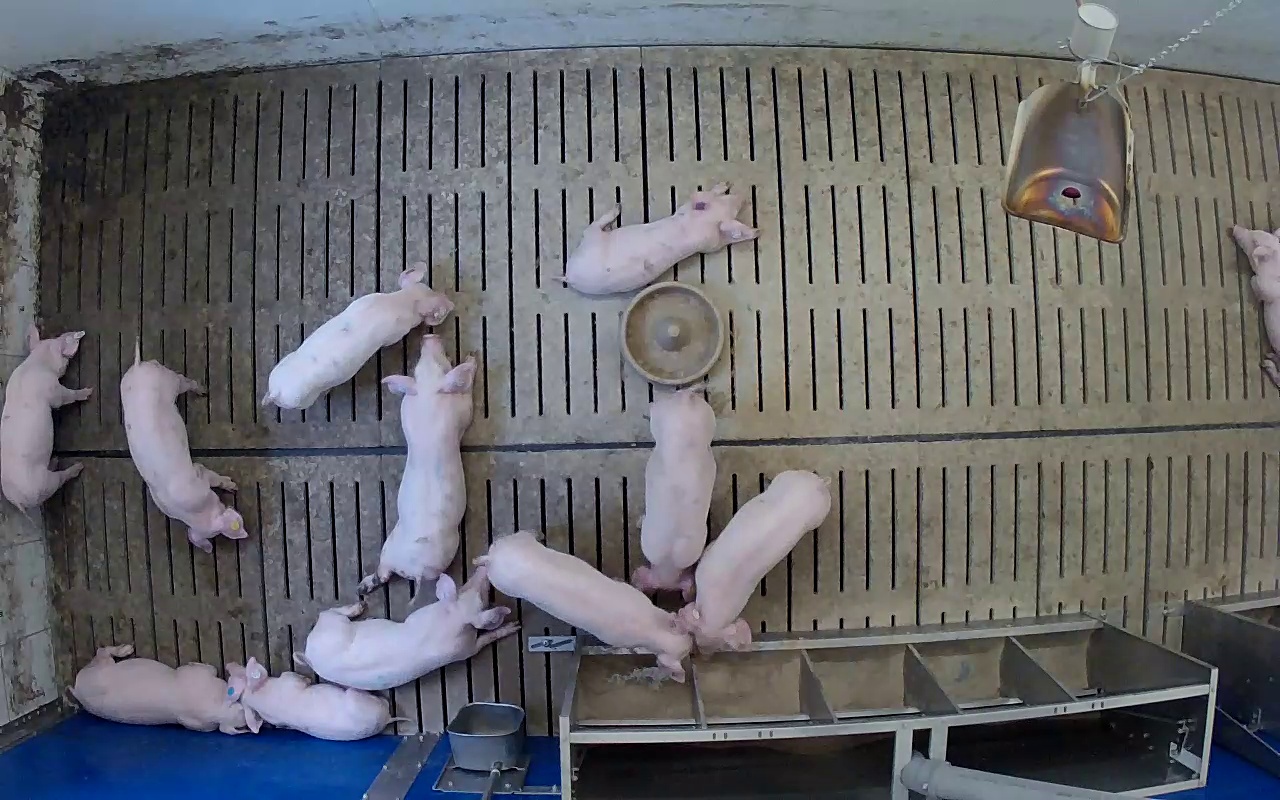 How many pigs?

12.